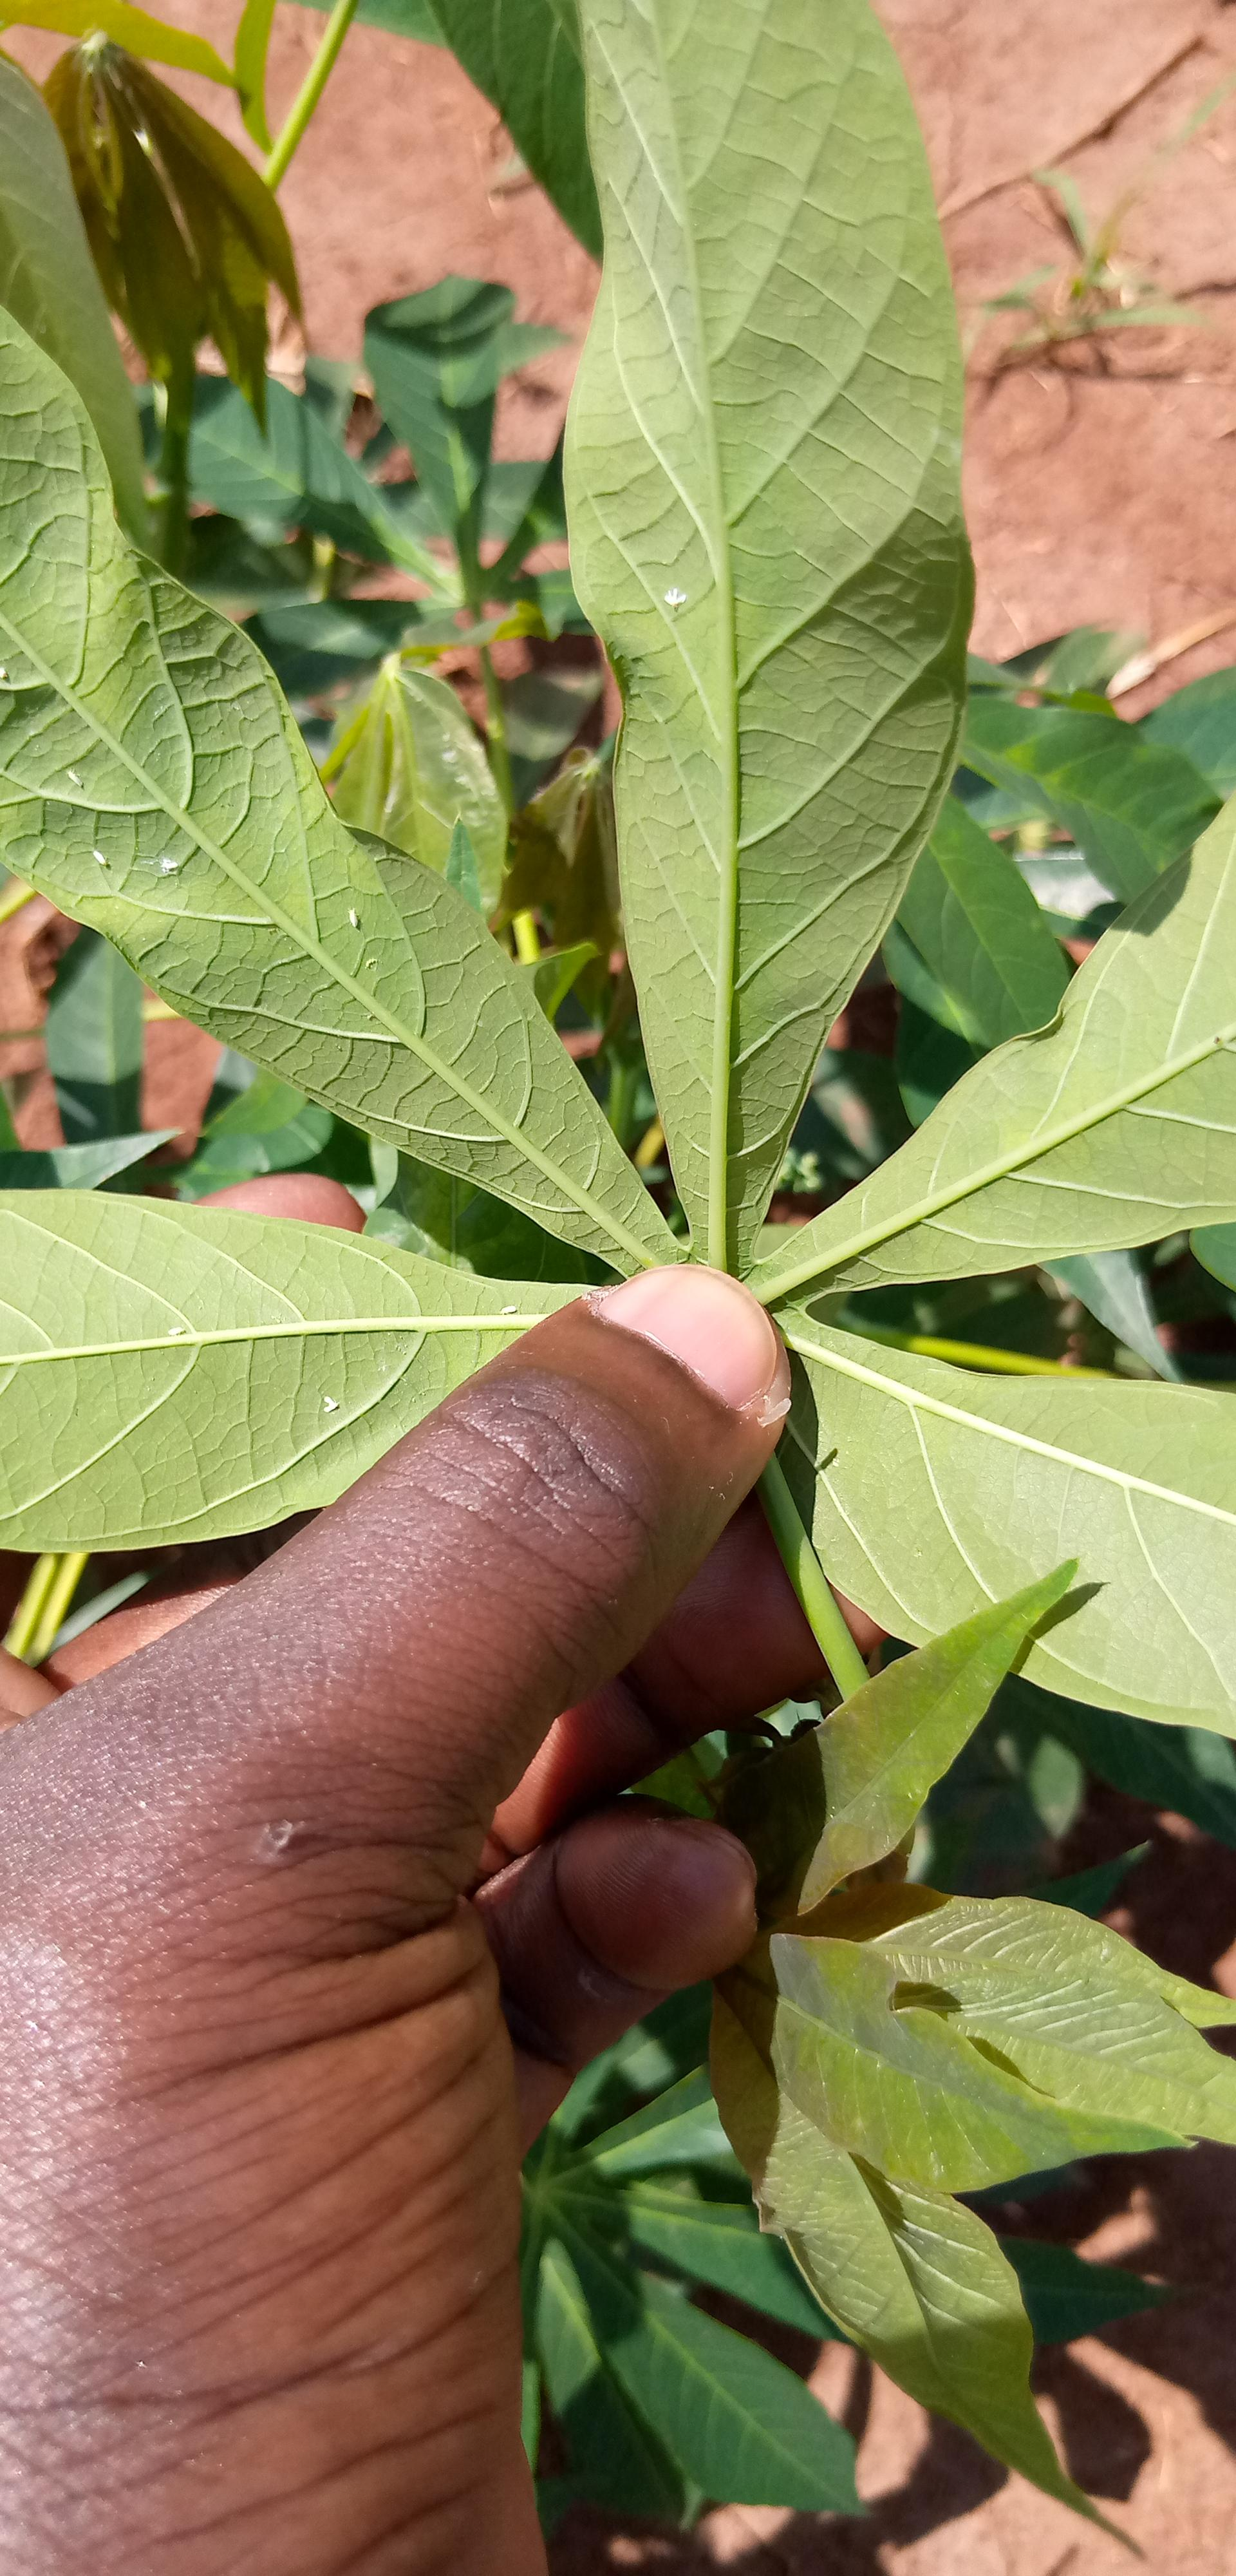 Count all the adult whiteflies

9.